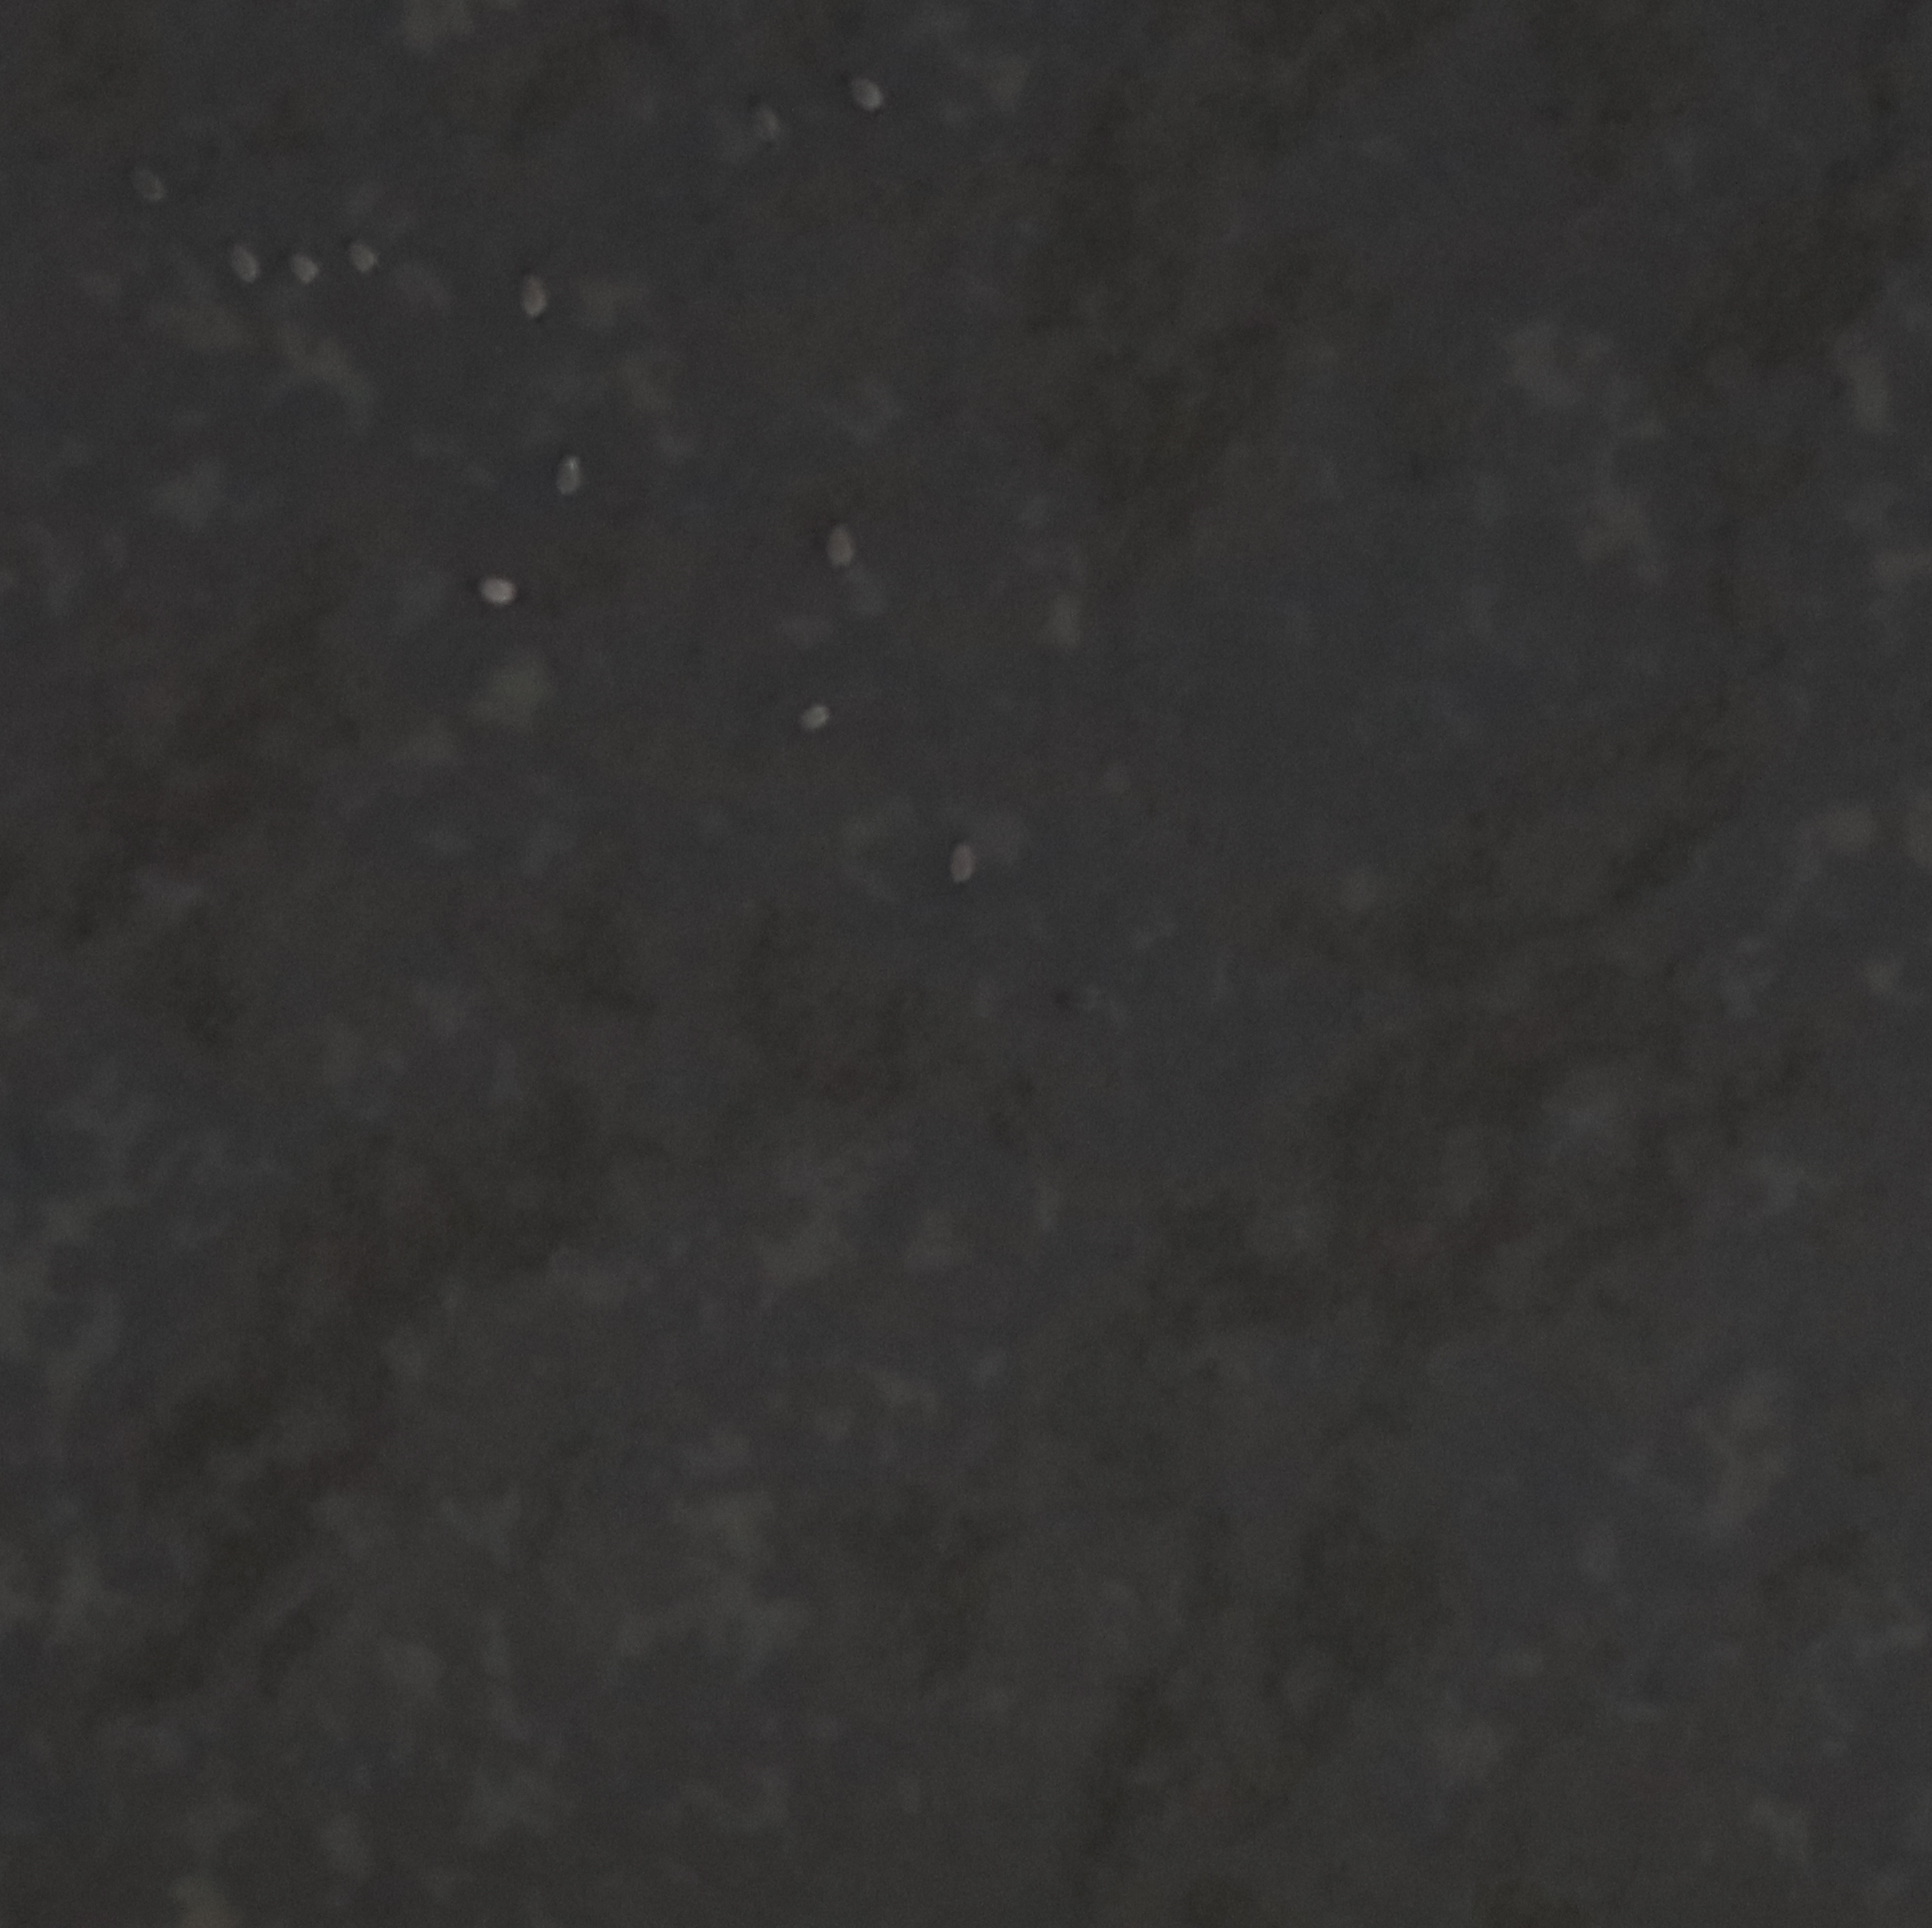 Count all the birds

12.